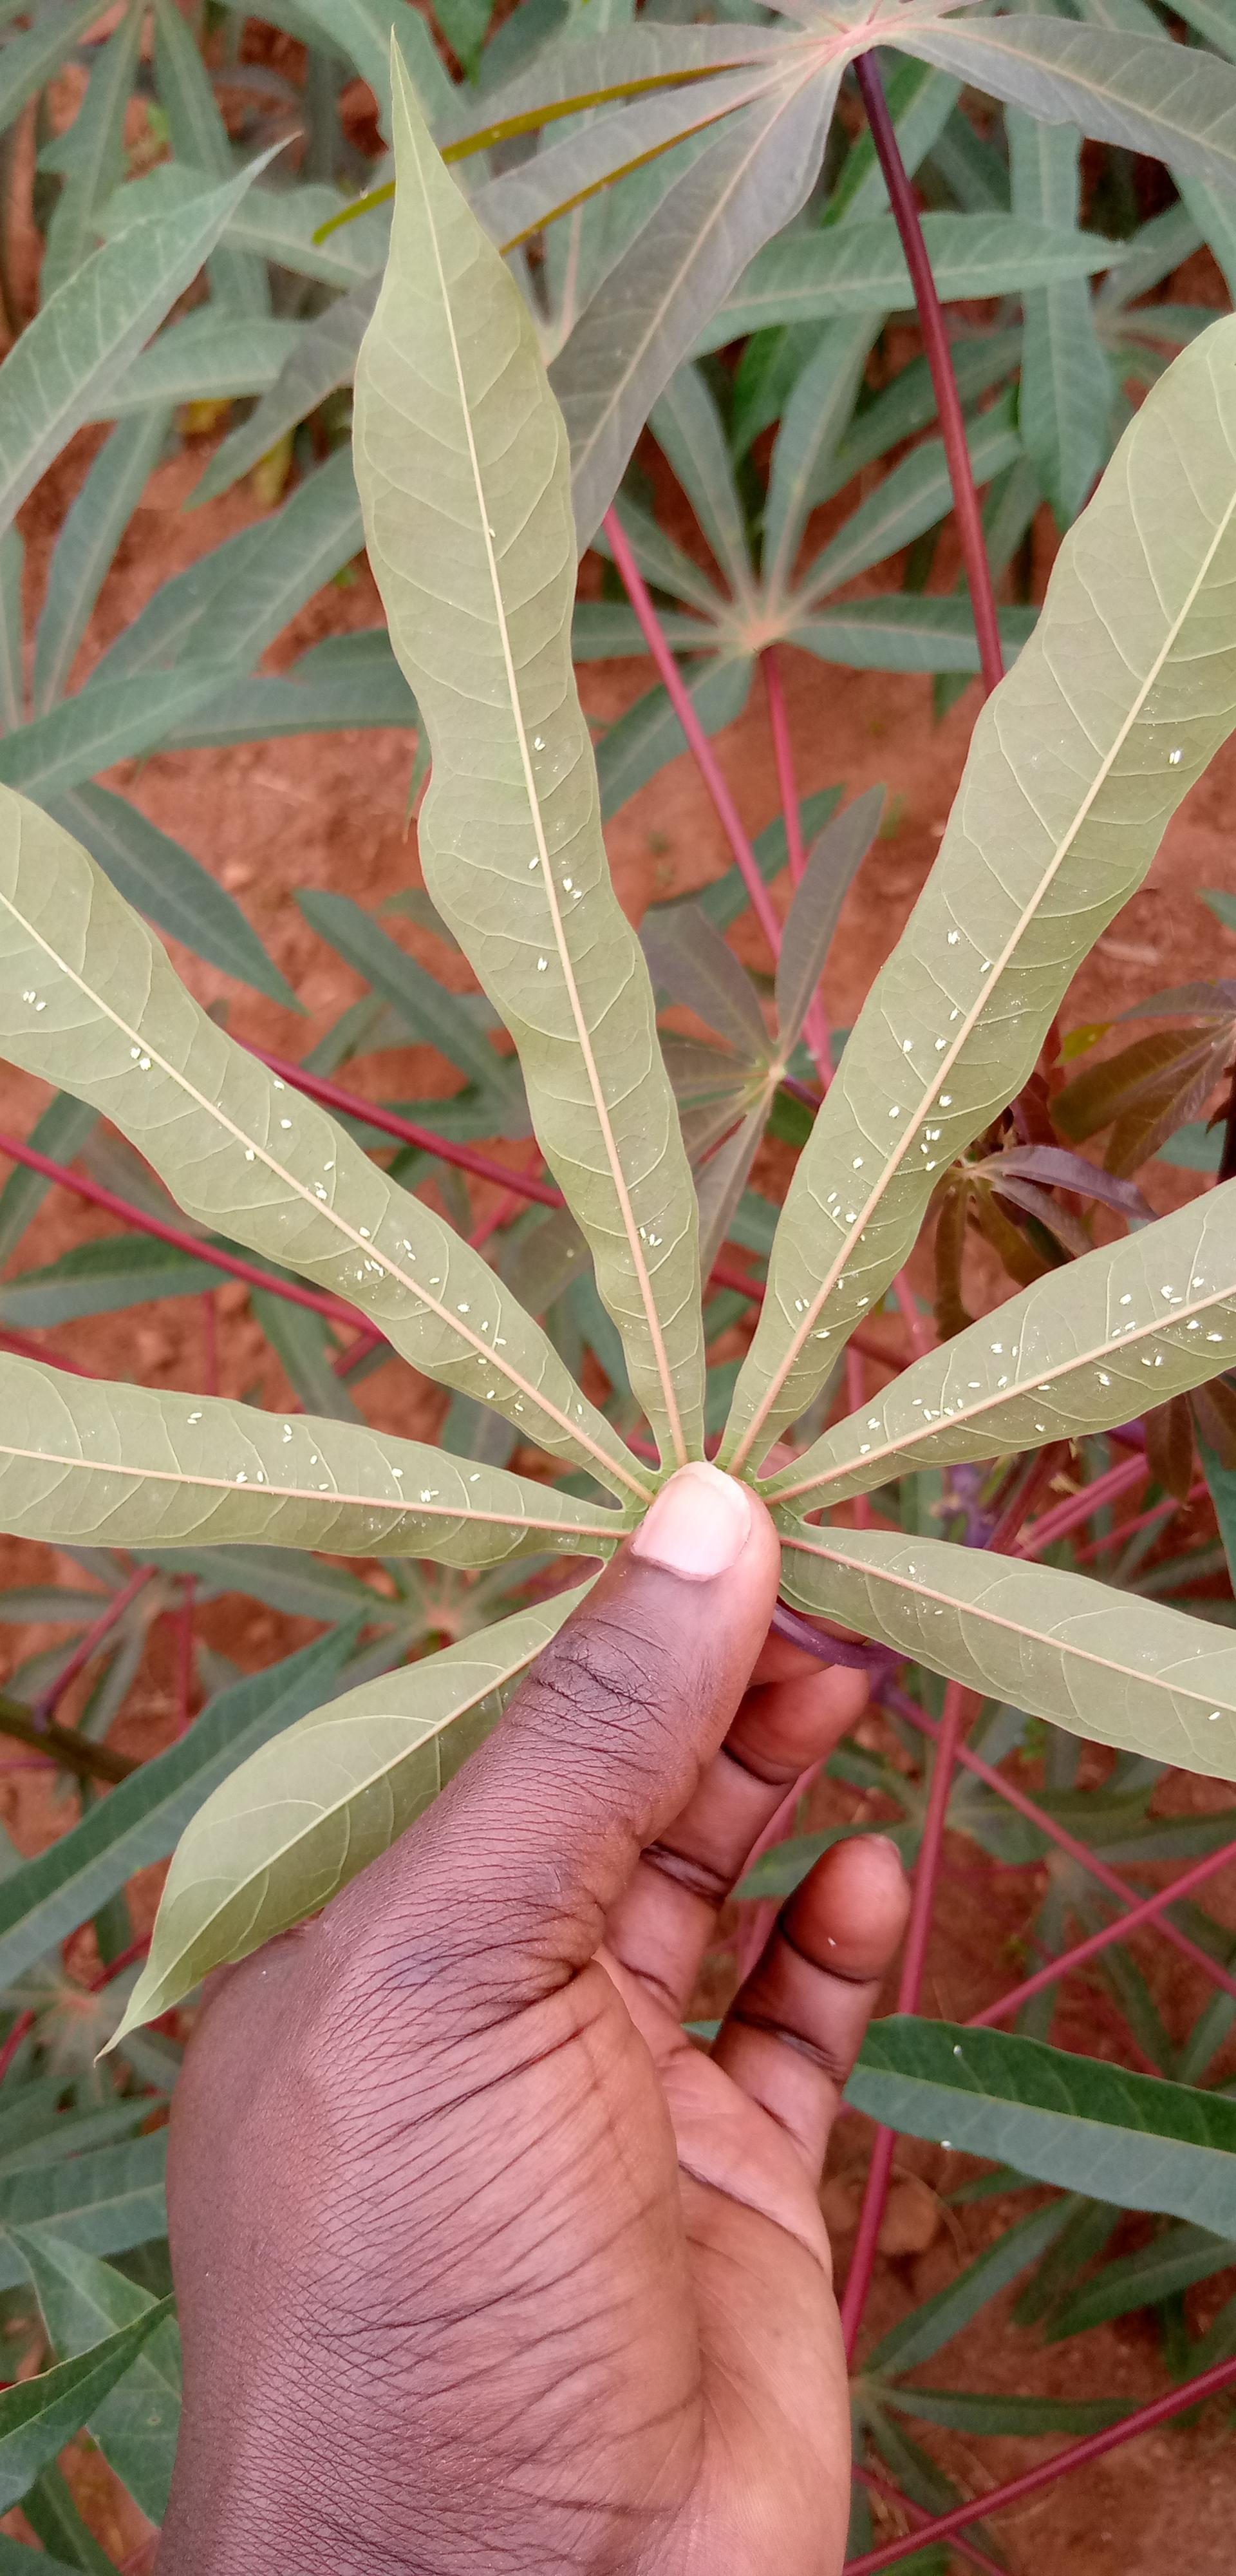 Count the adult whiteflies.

128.